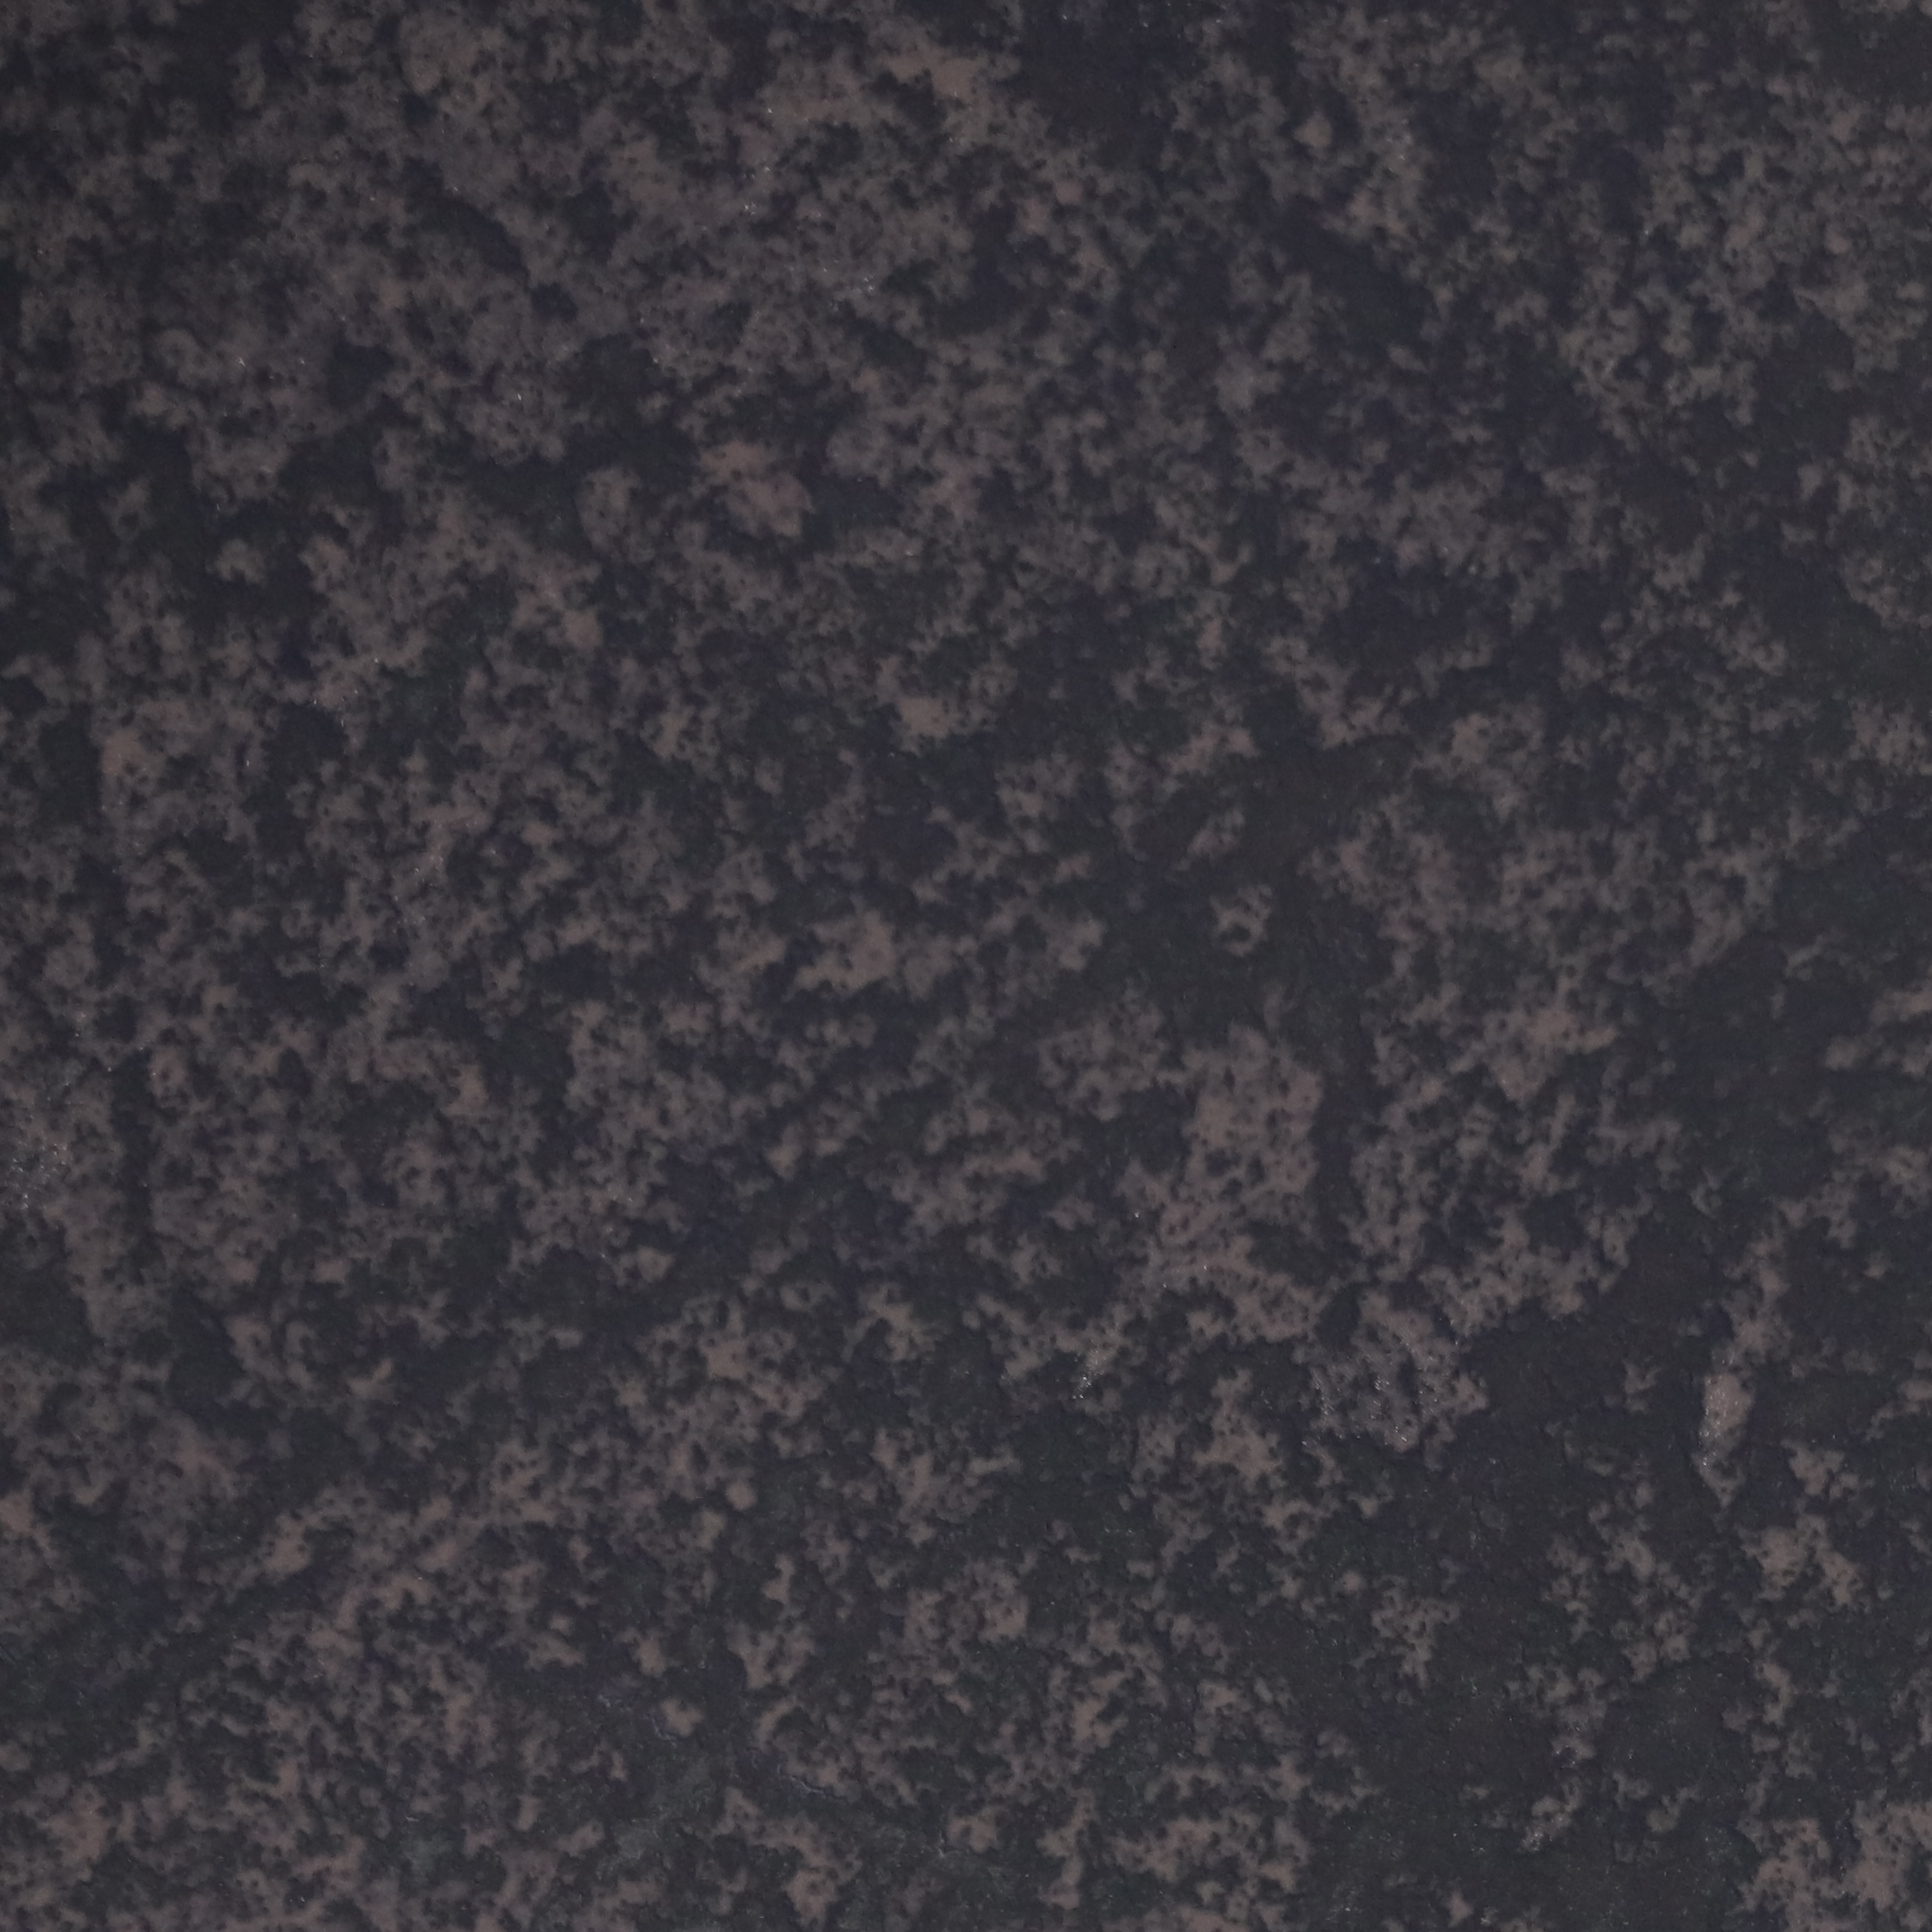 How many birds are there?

0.